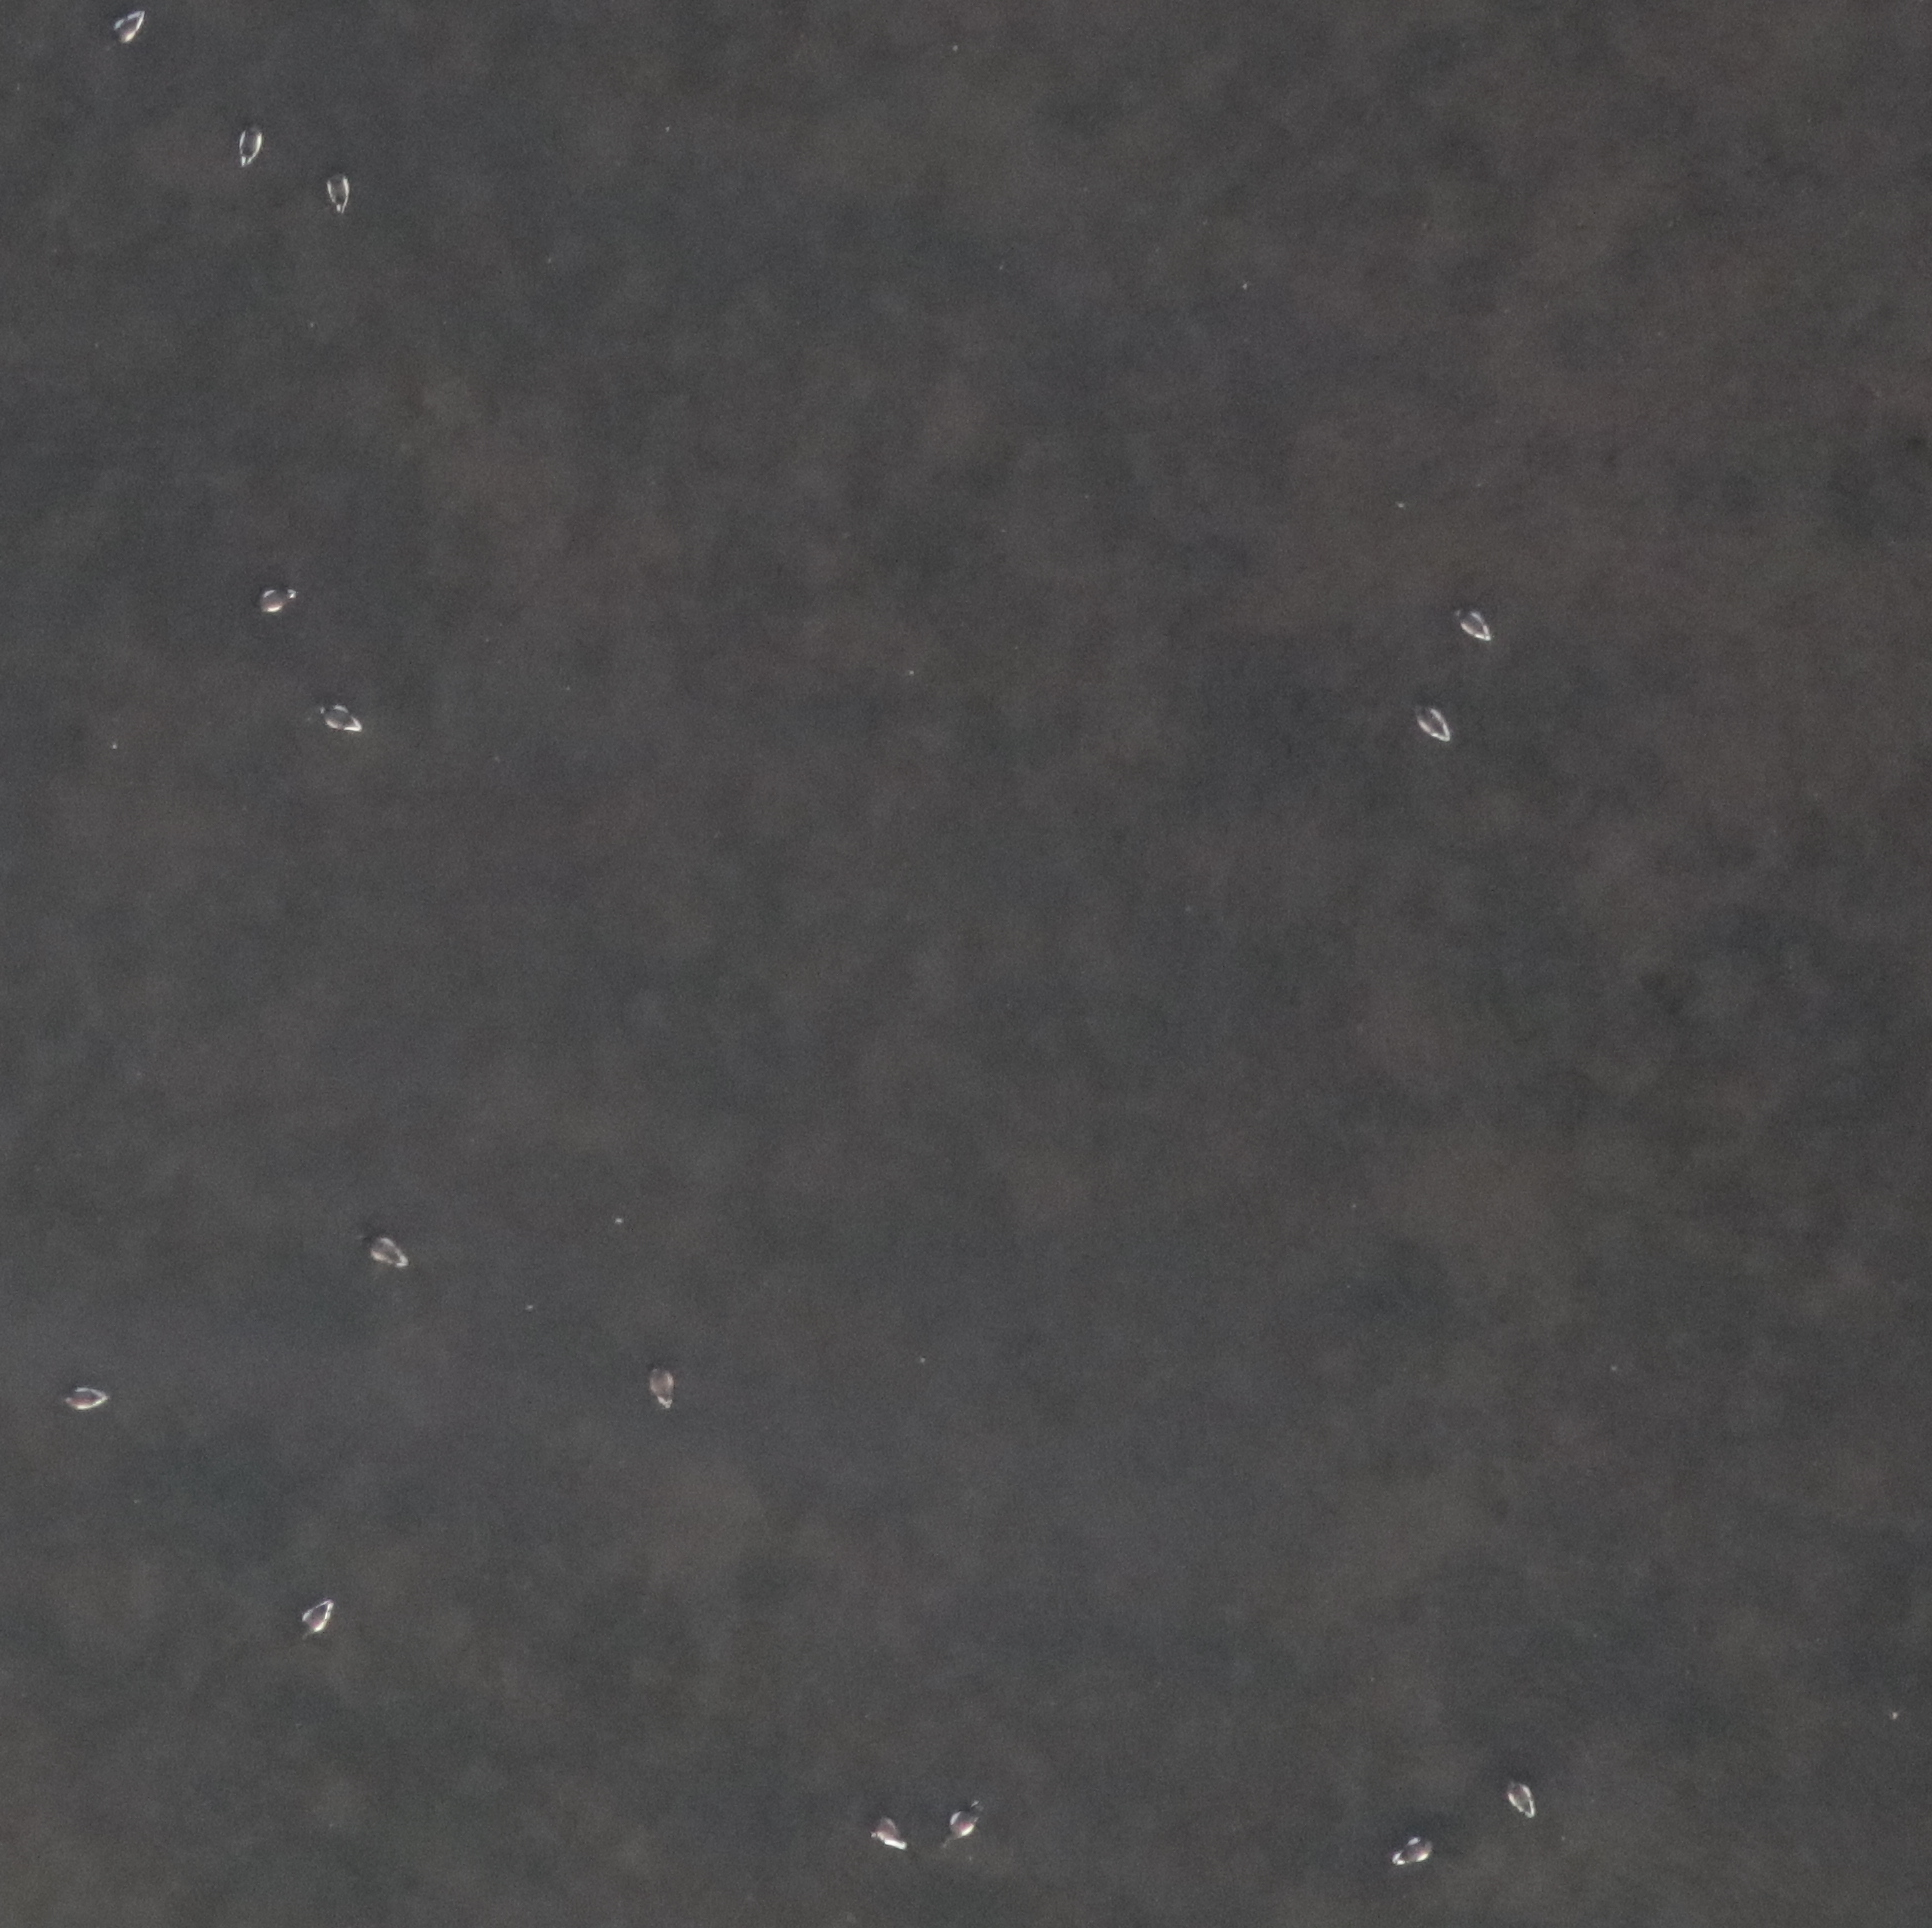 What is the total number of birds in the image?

15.